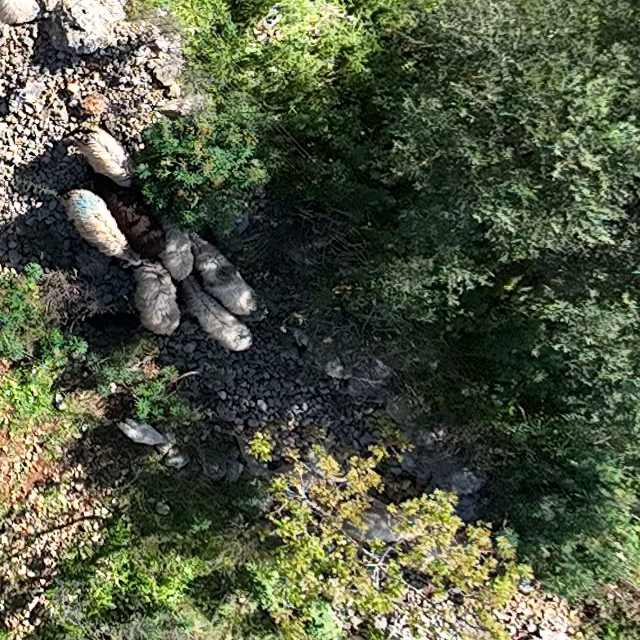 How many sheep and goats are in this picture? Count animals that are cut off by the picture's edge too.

10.